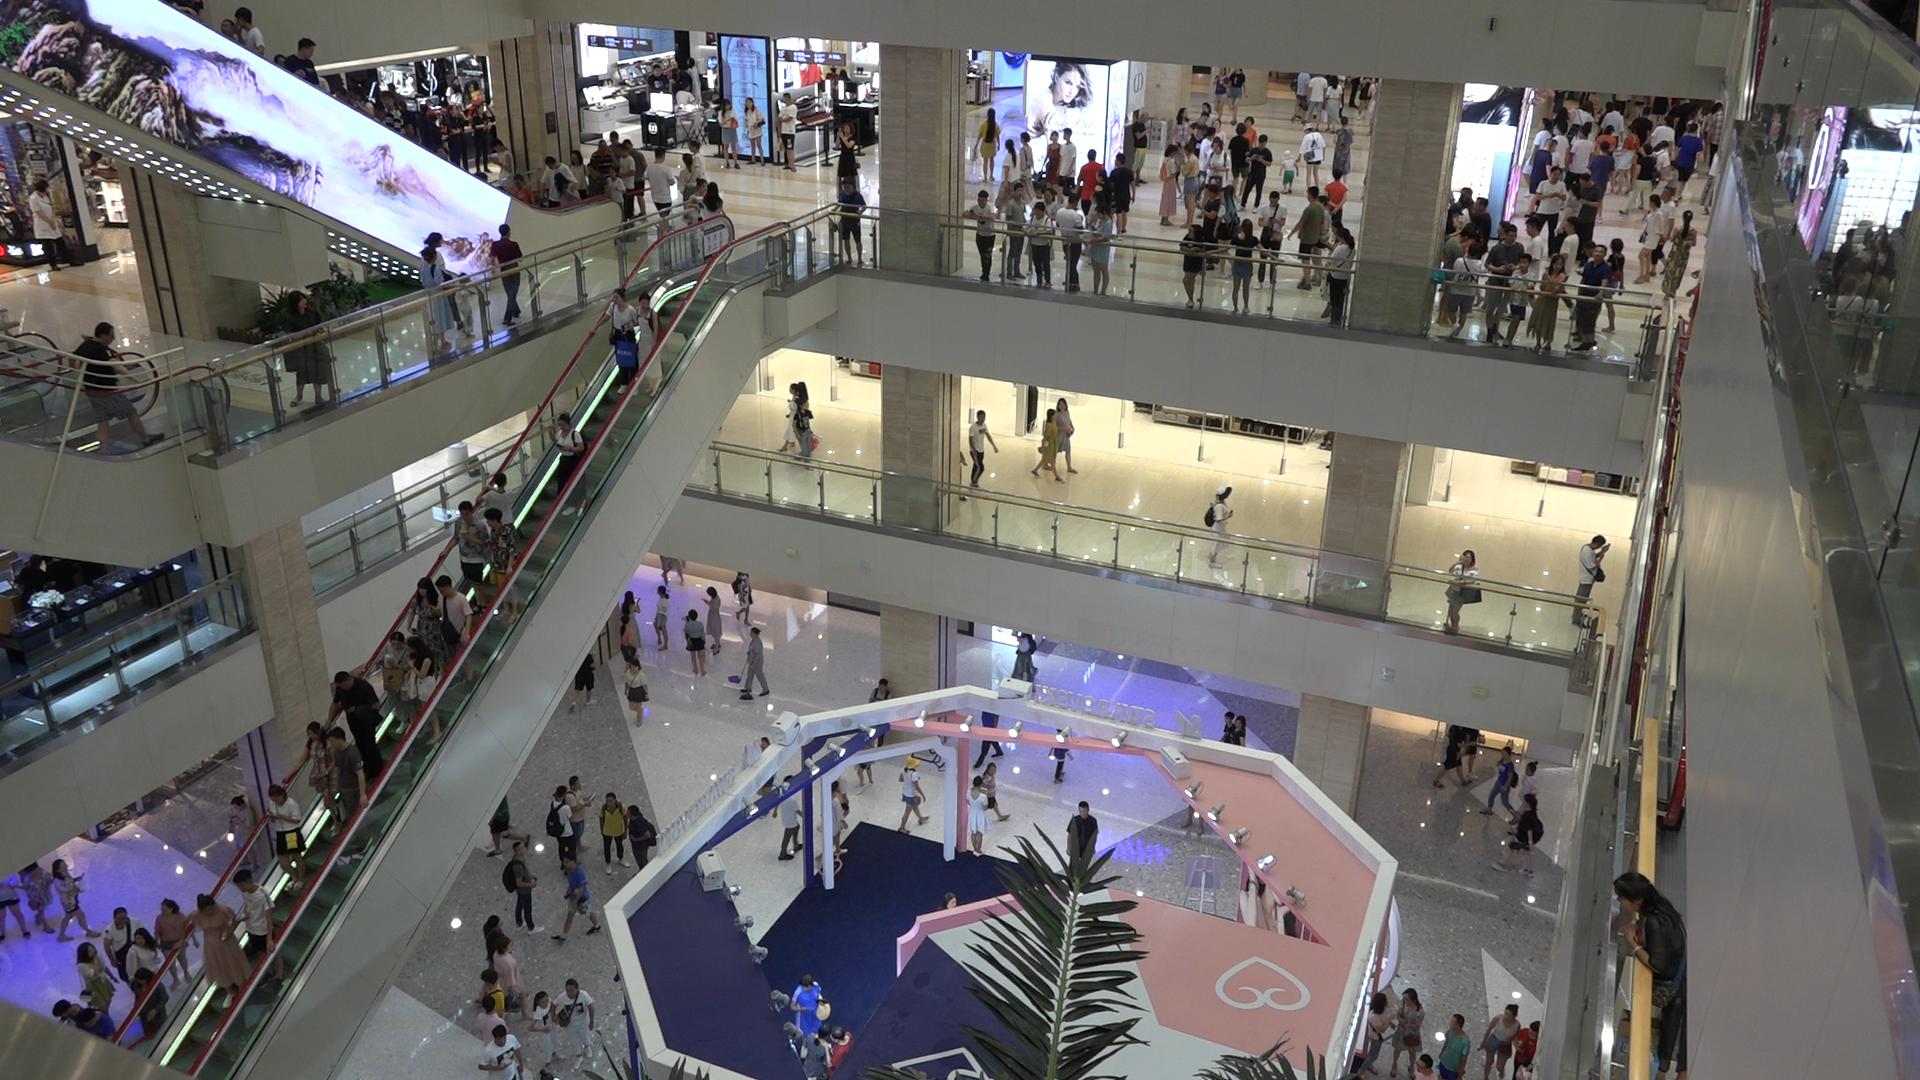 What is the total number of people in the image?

230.